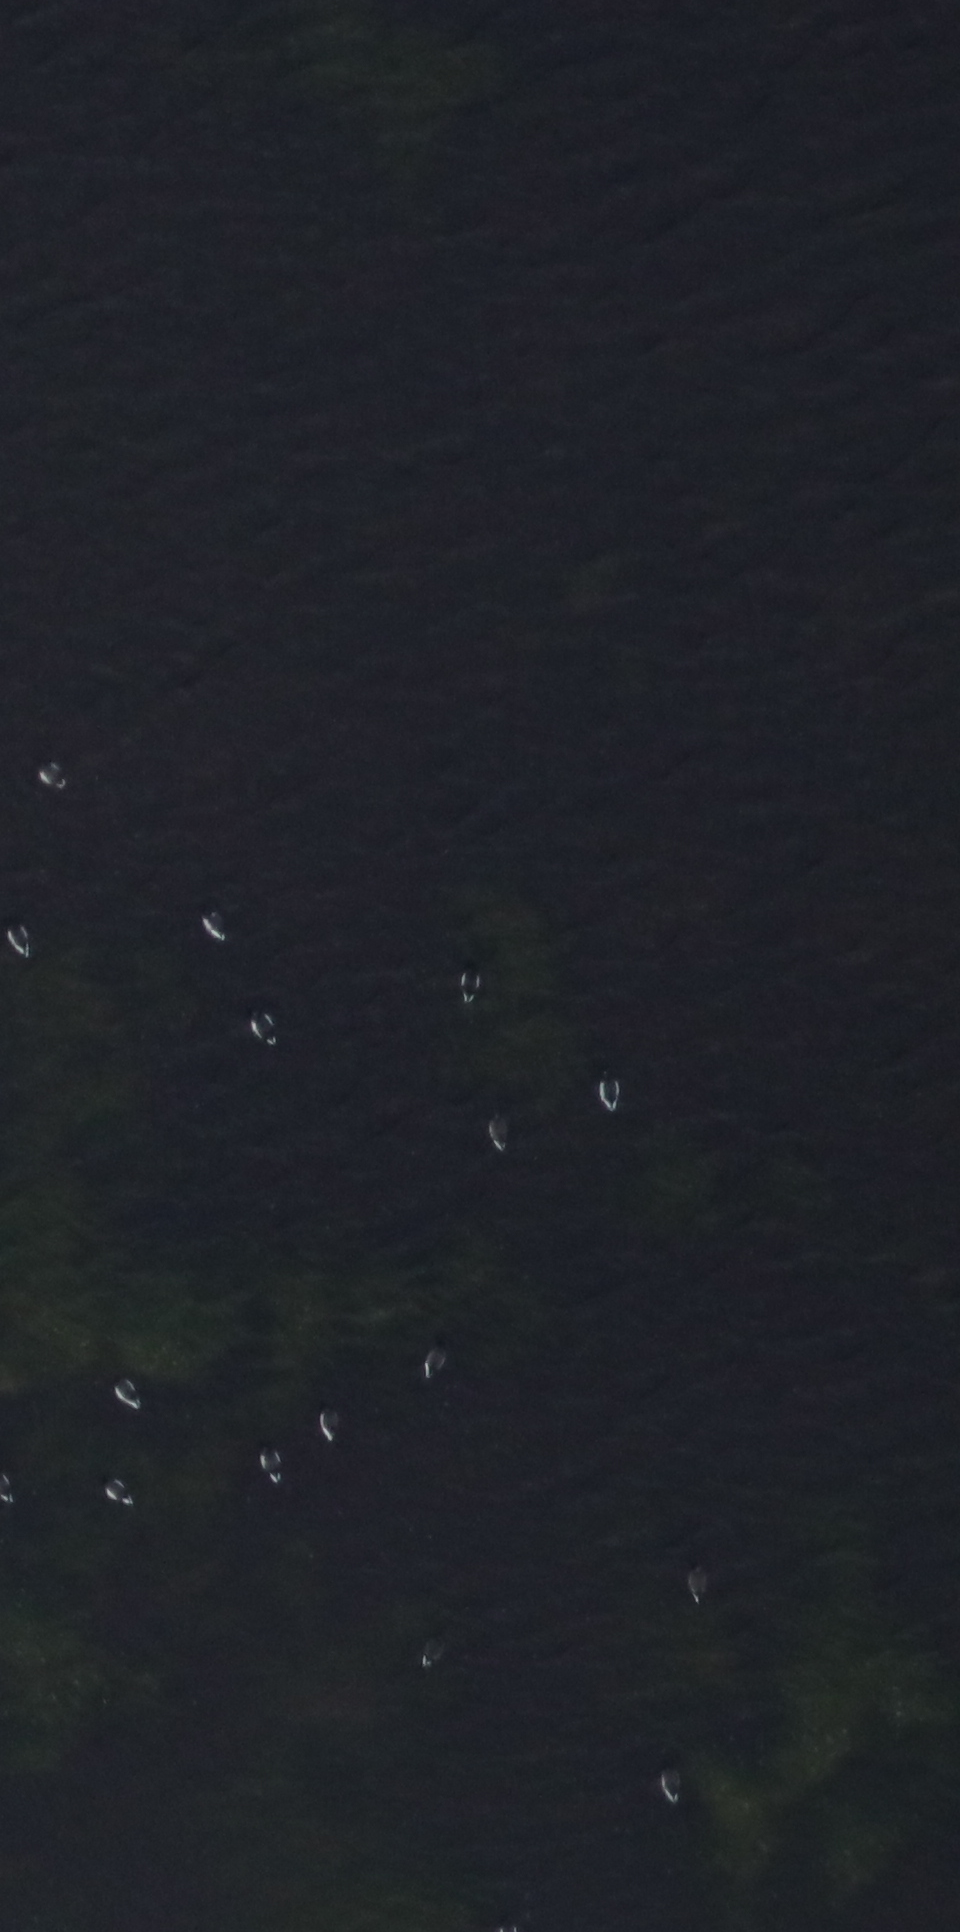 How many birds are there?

16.